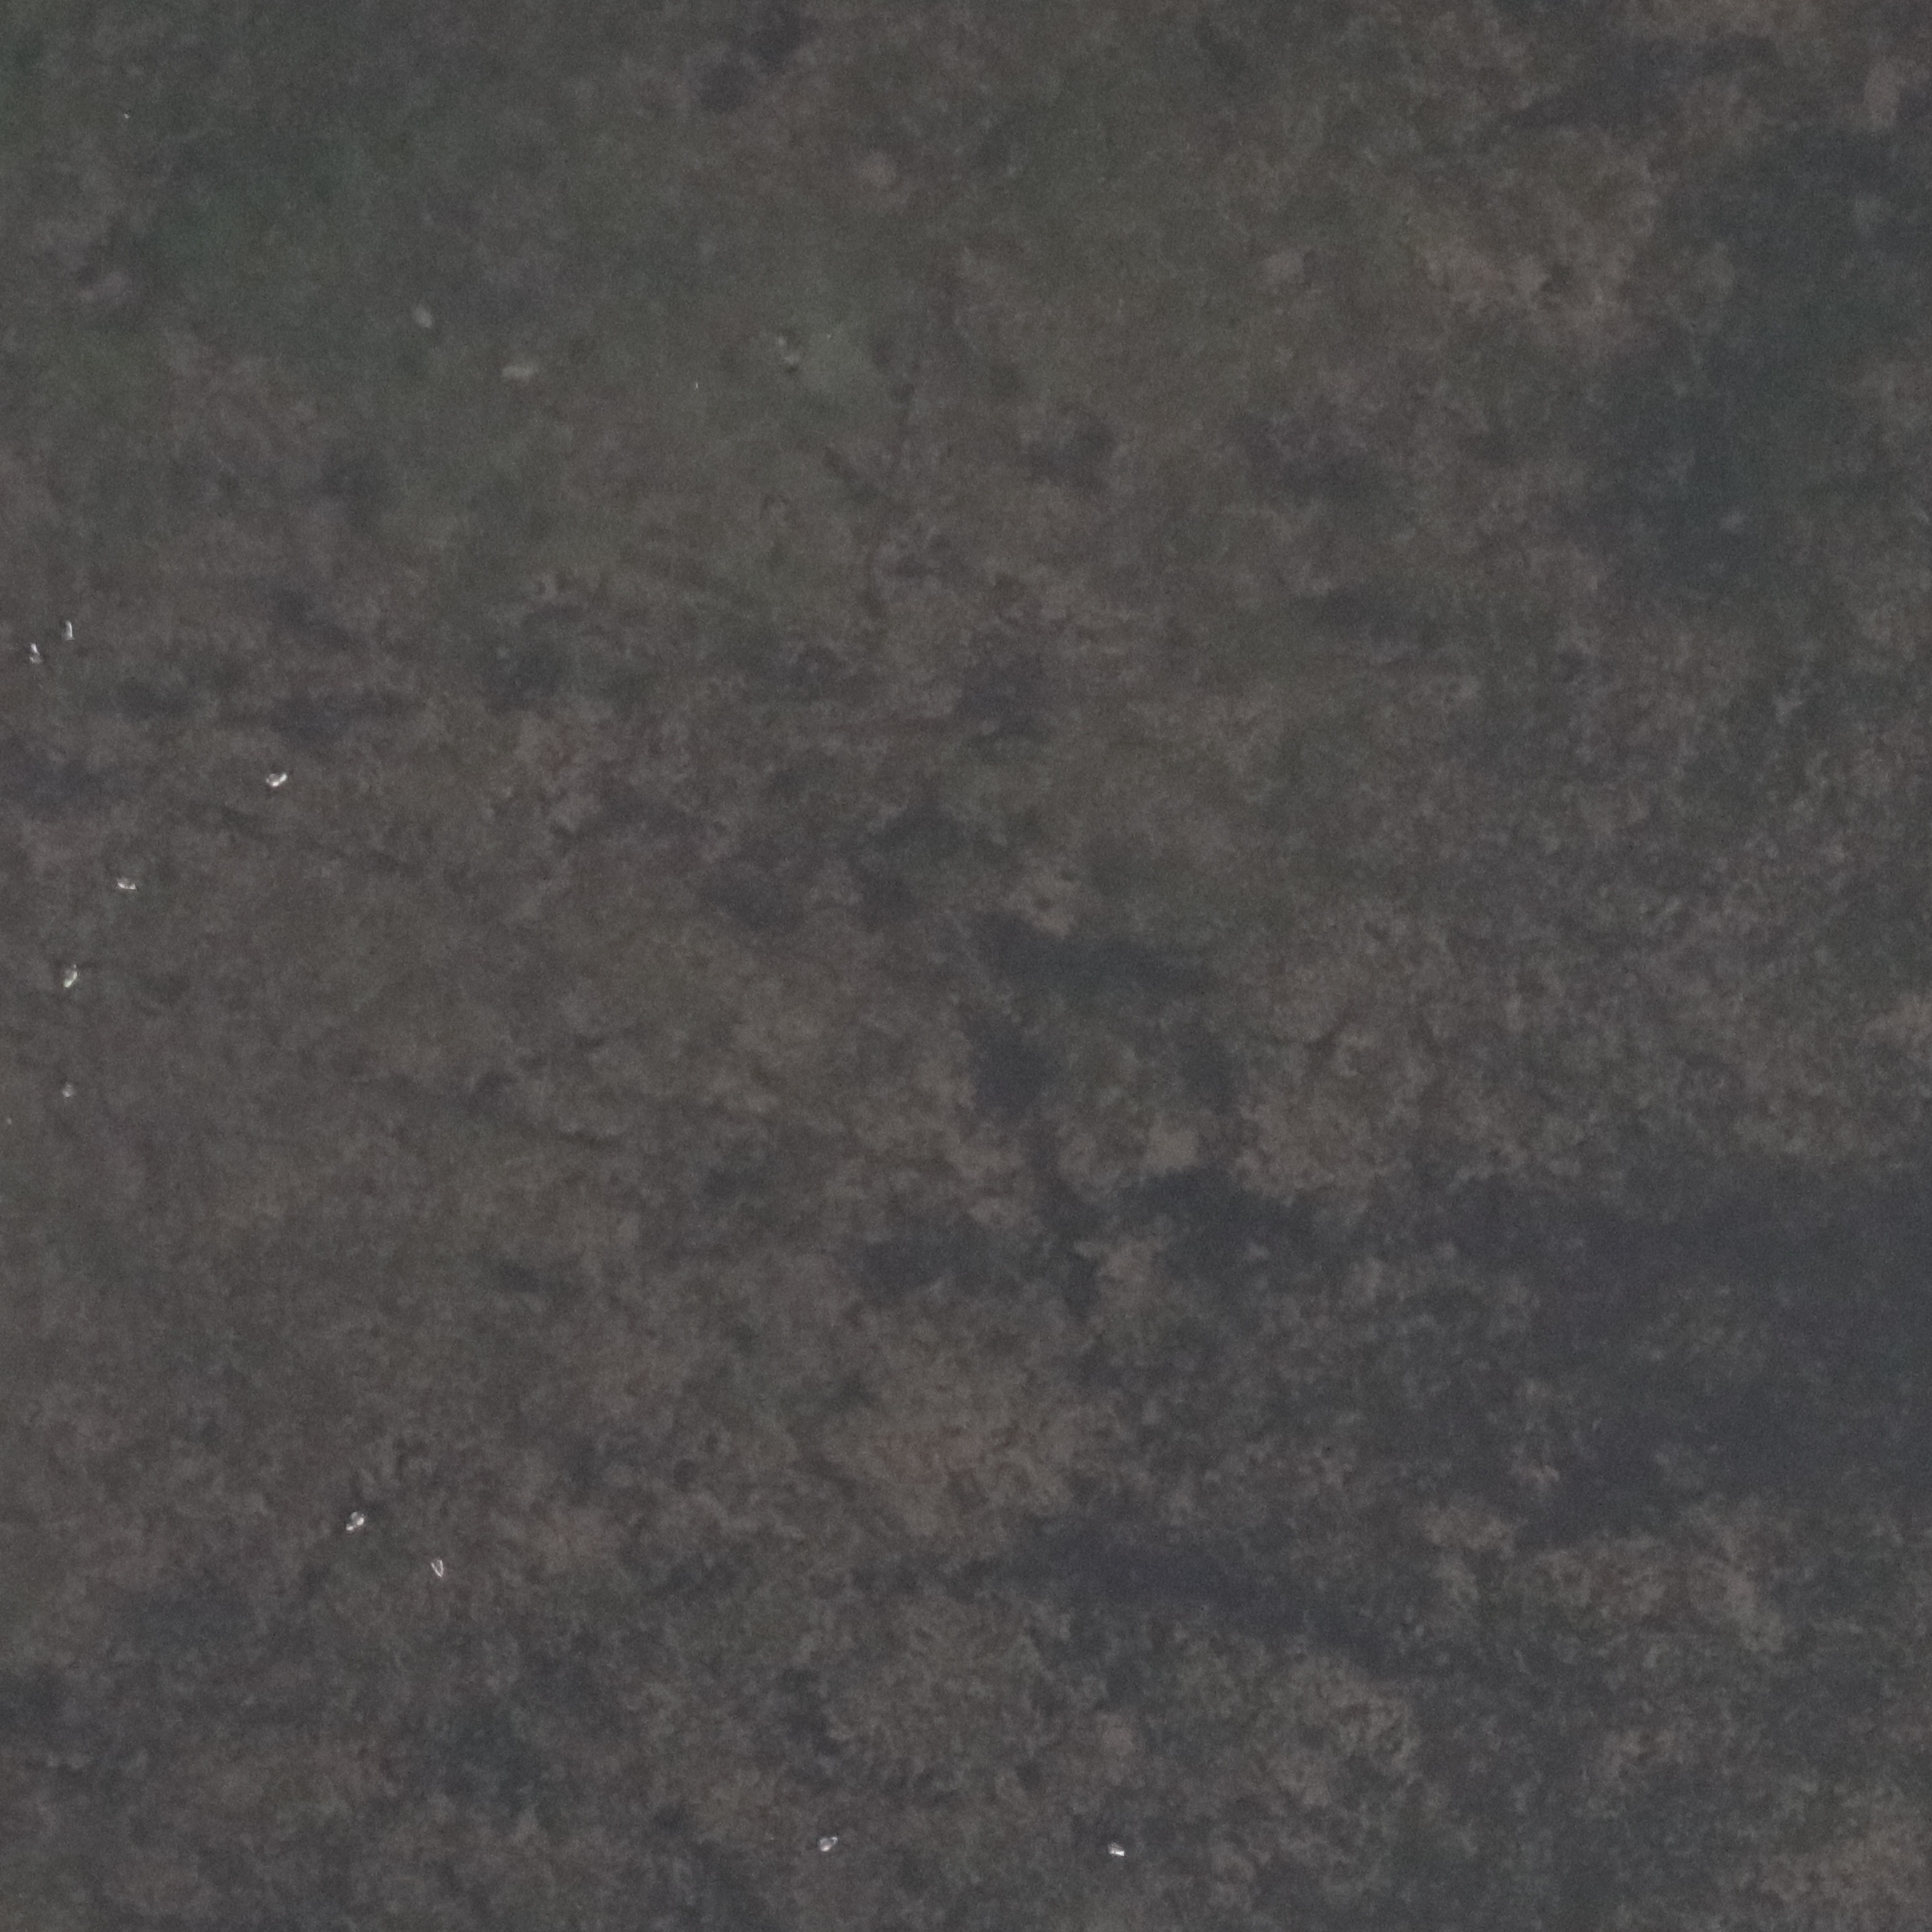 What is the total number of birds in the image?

10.